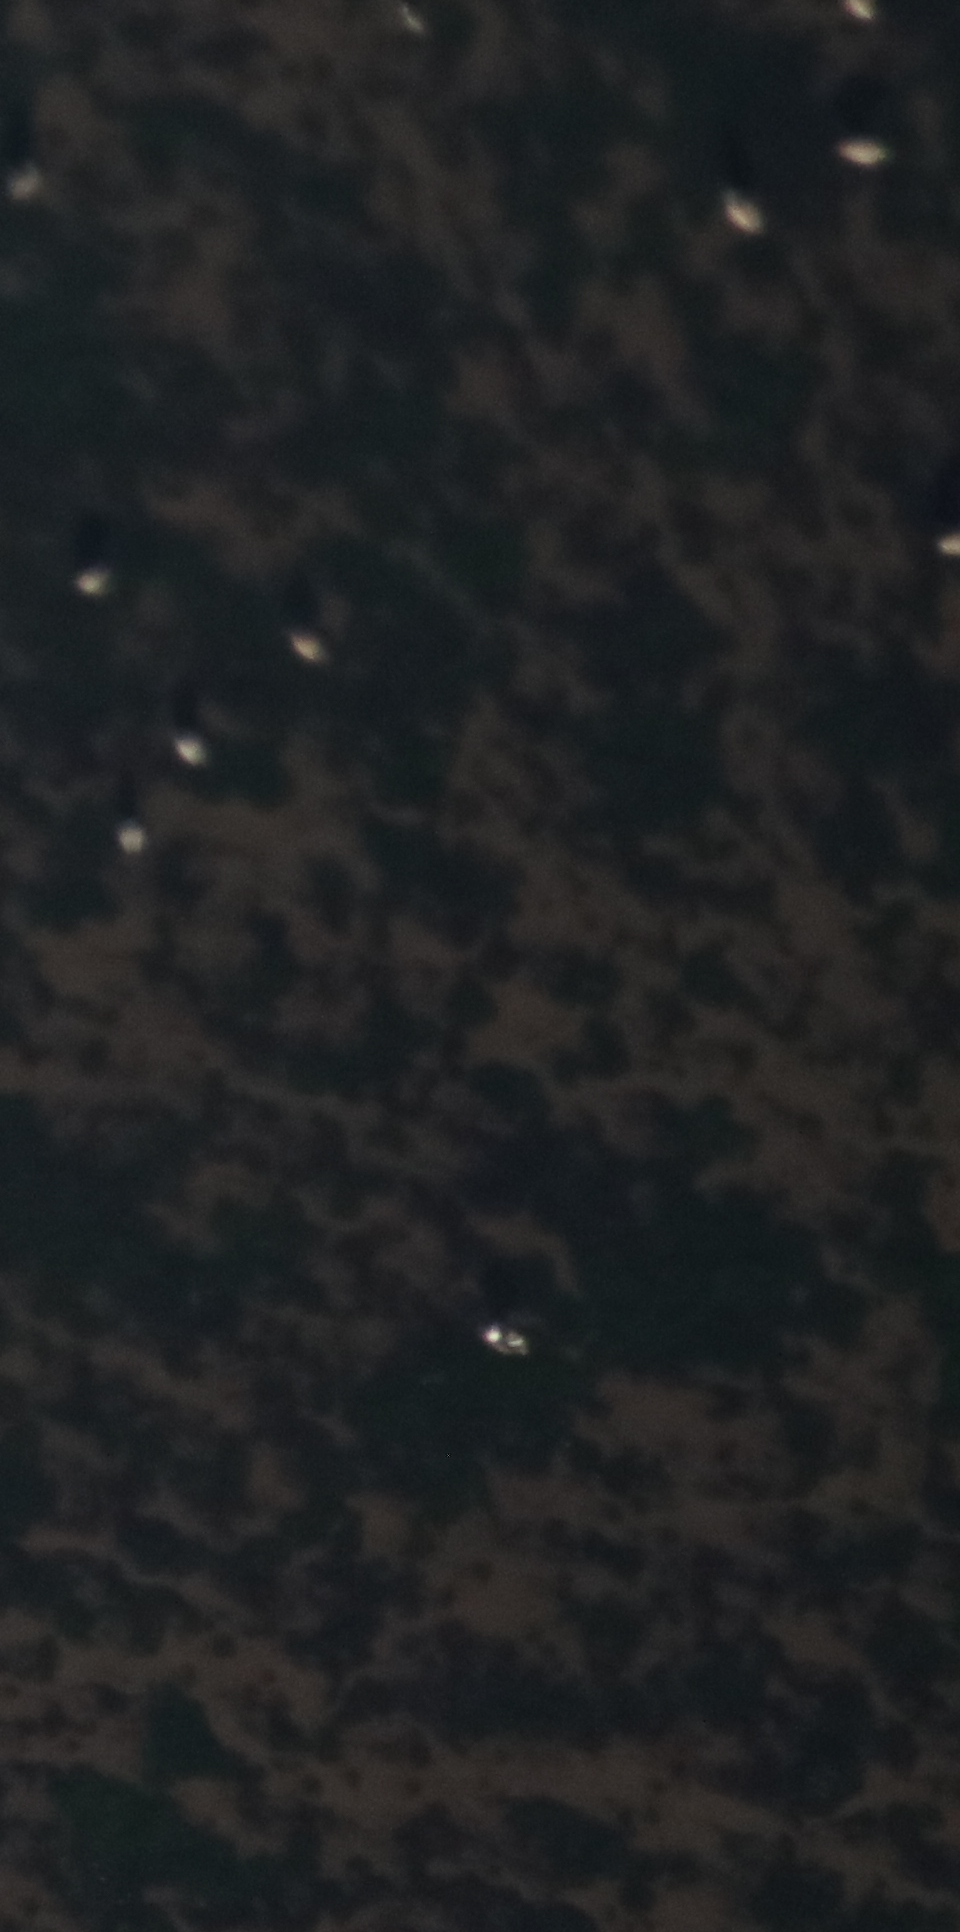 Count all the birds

10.